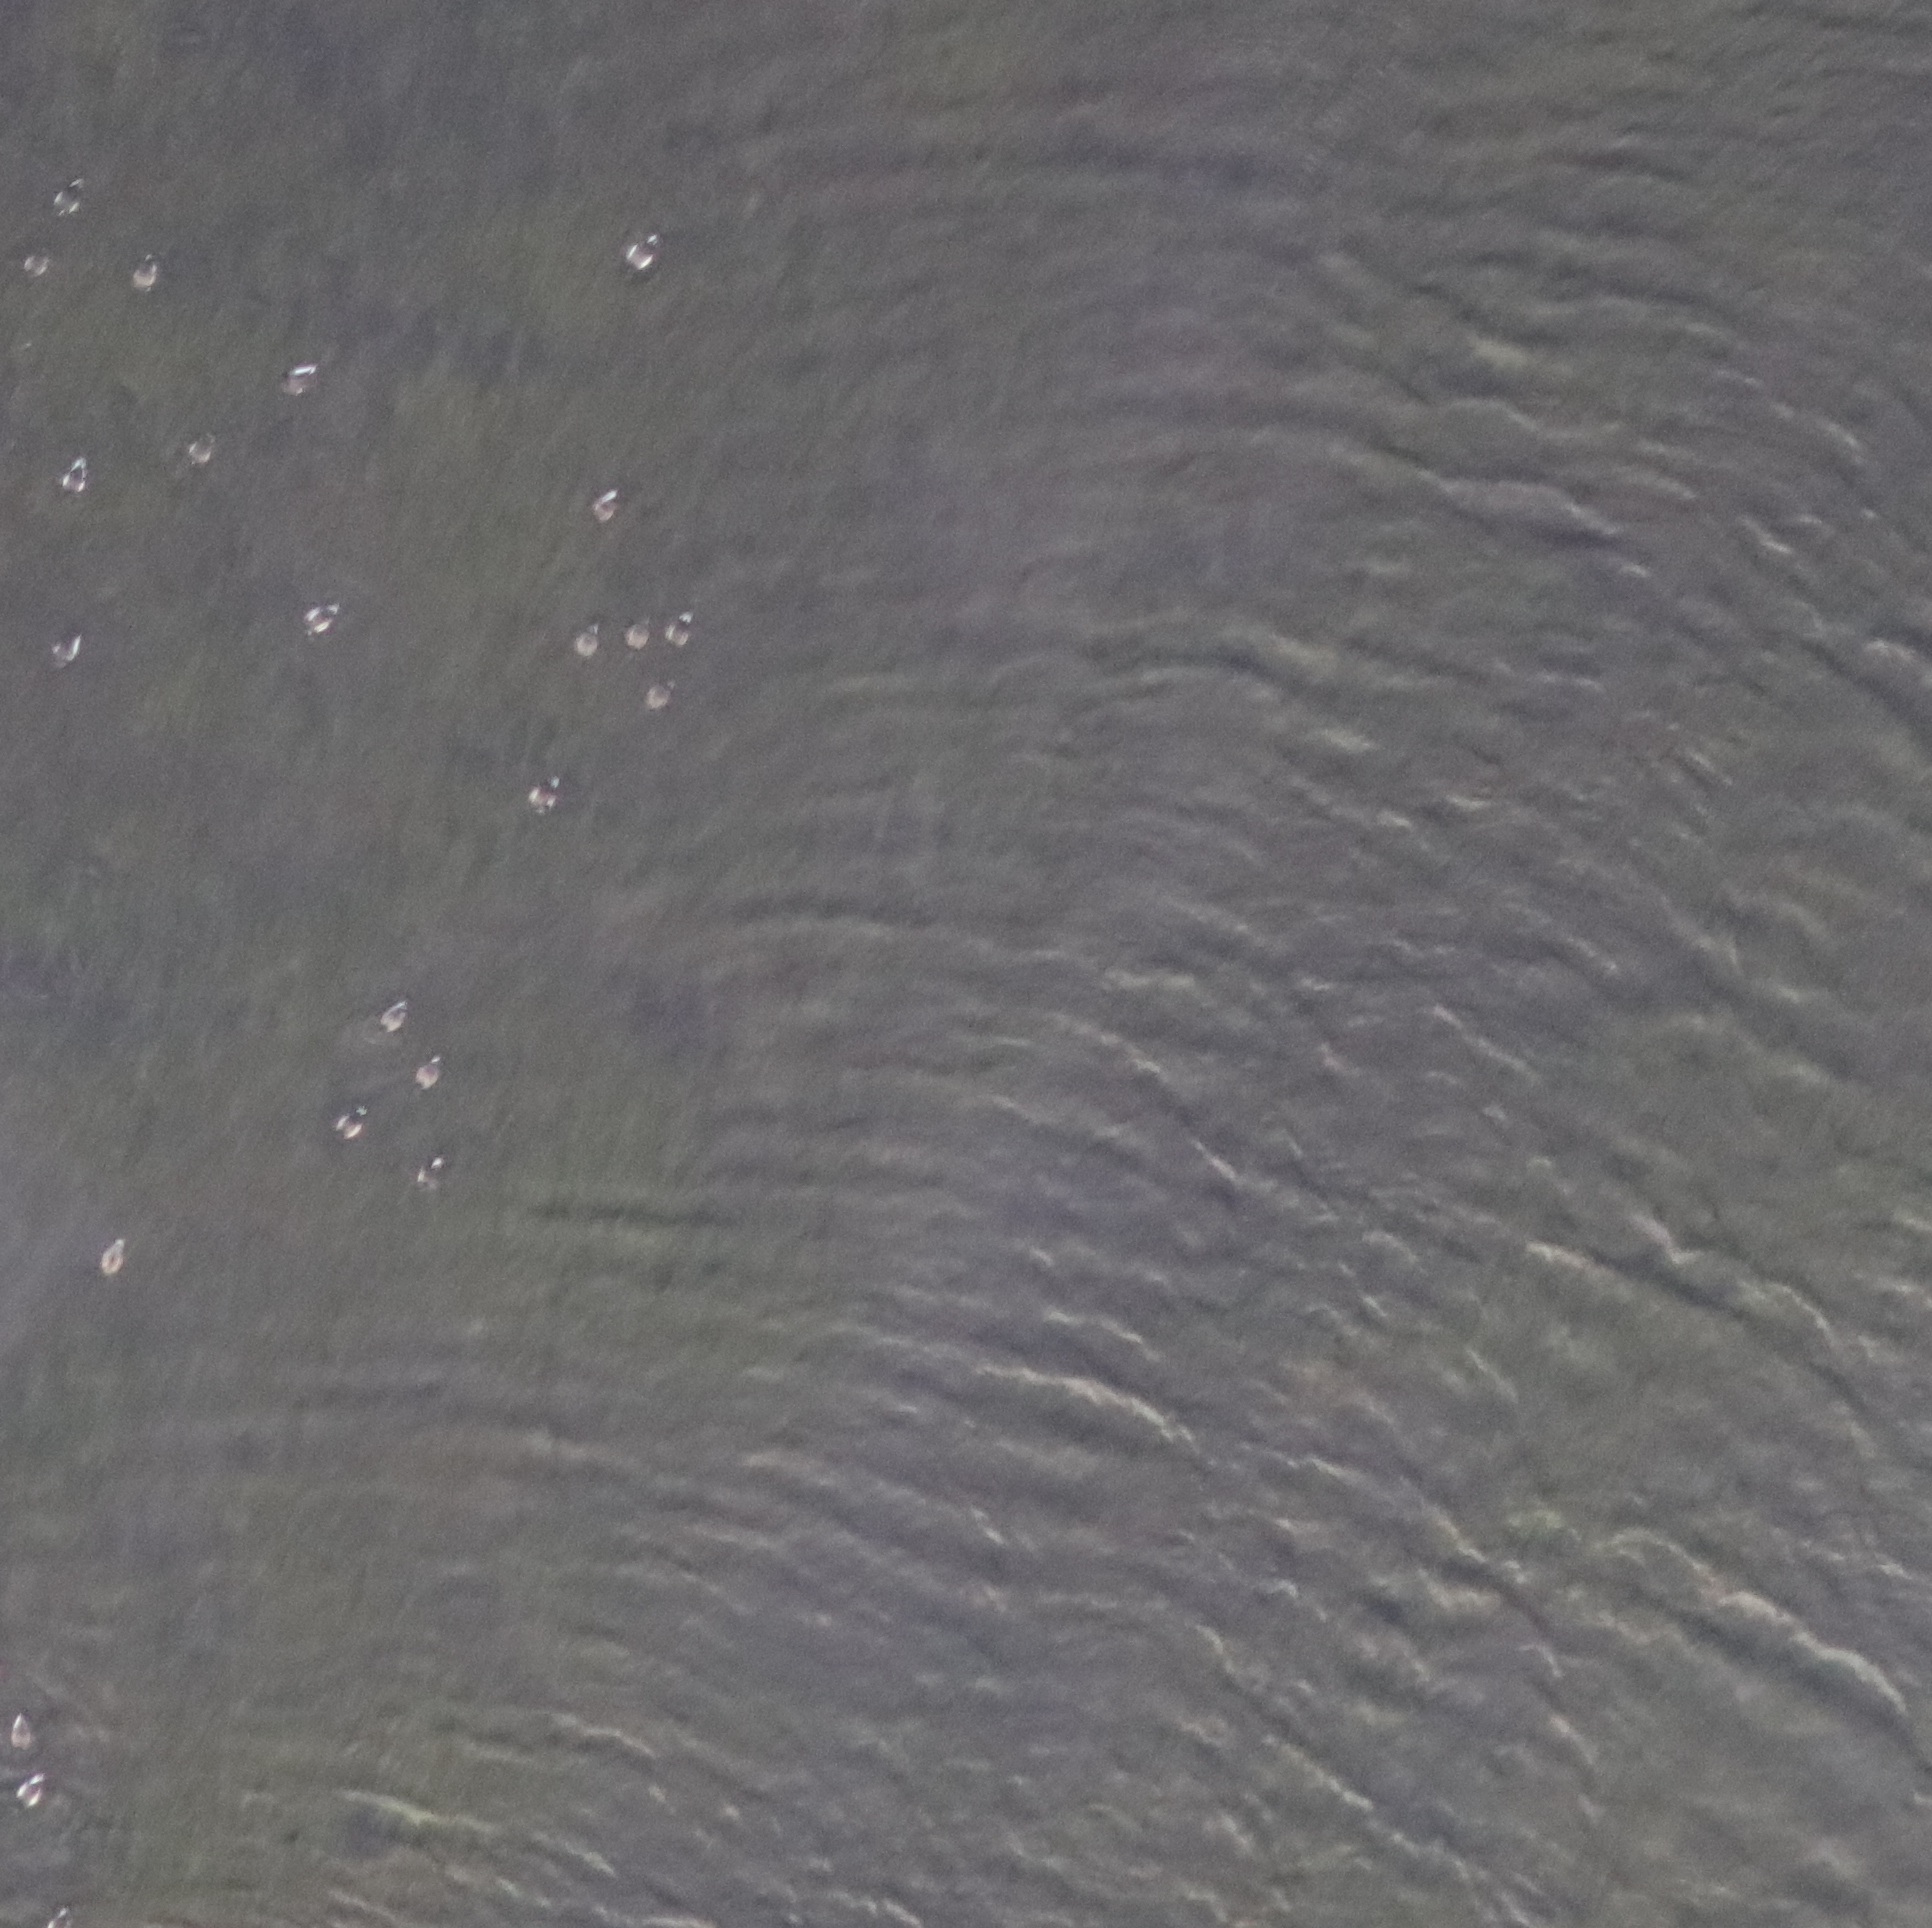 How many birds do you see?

22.